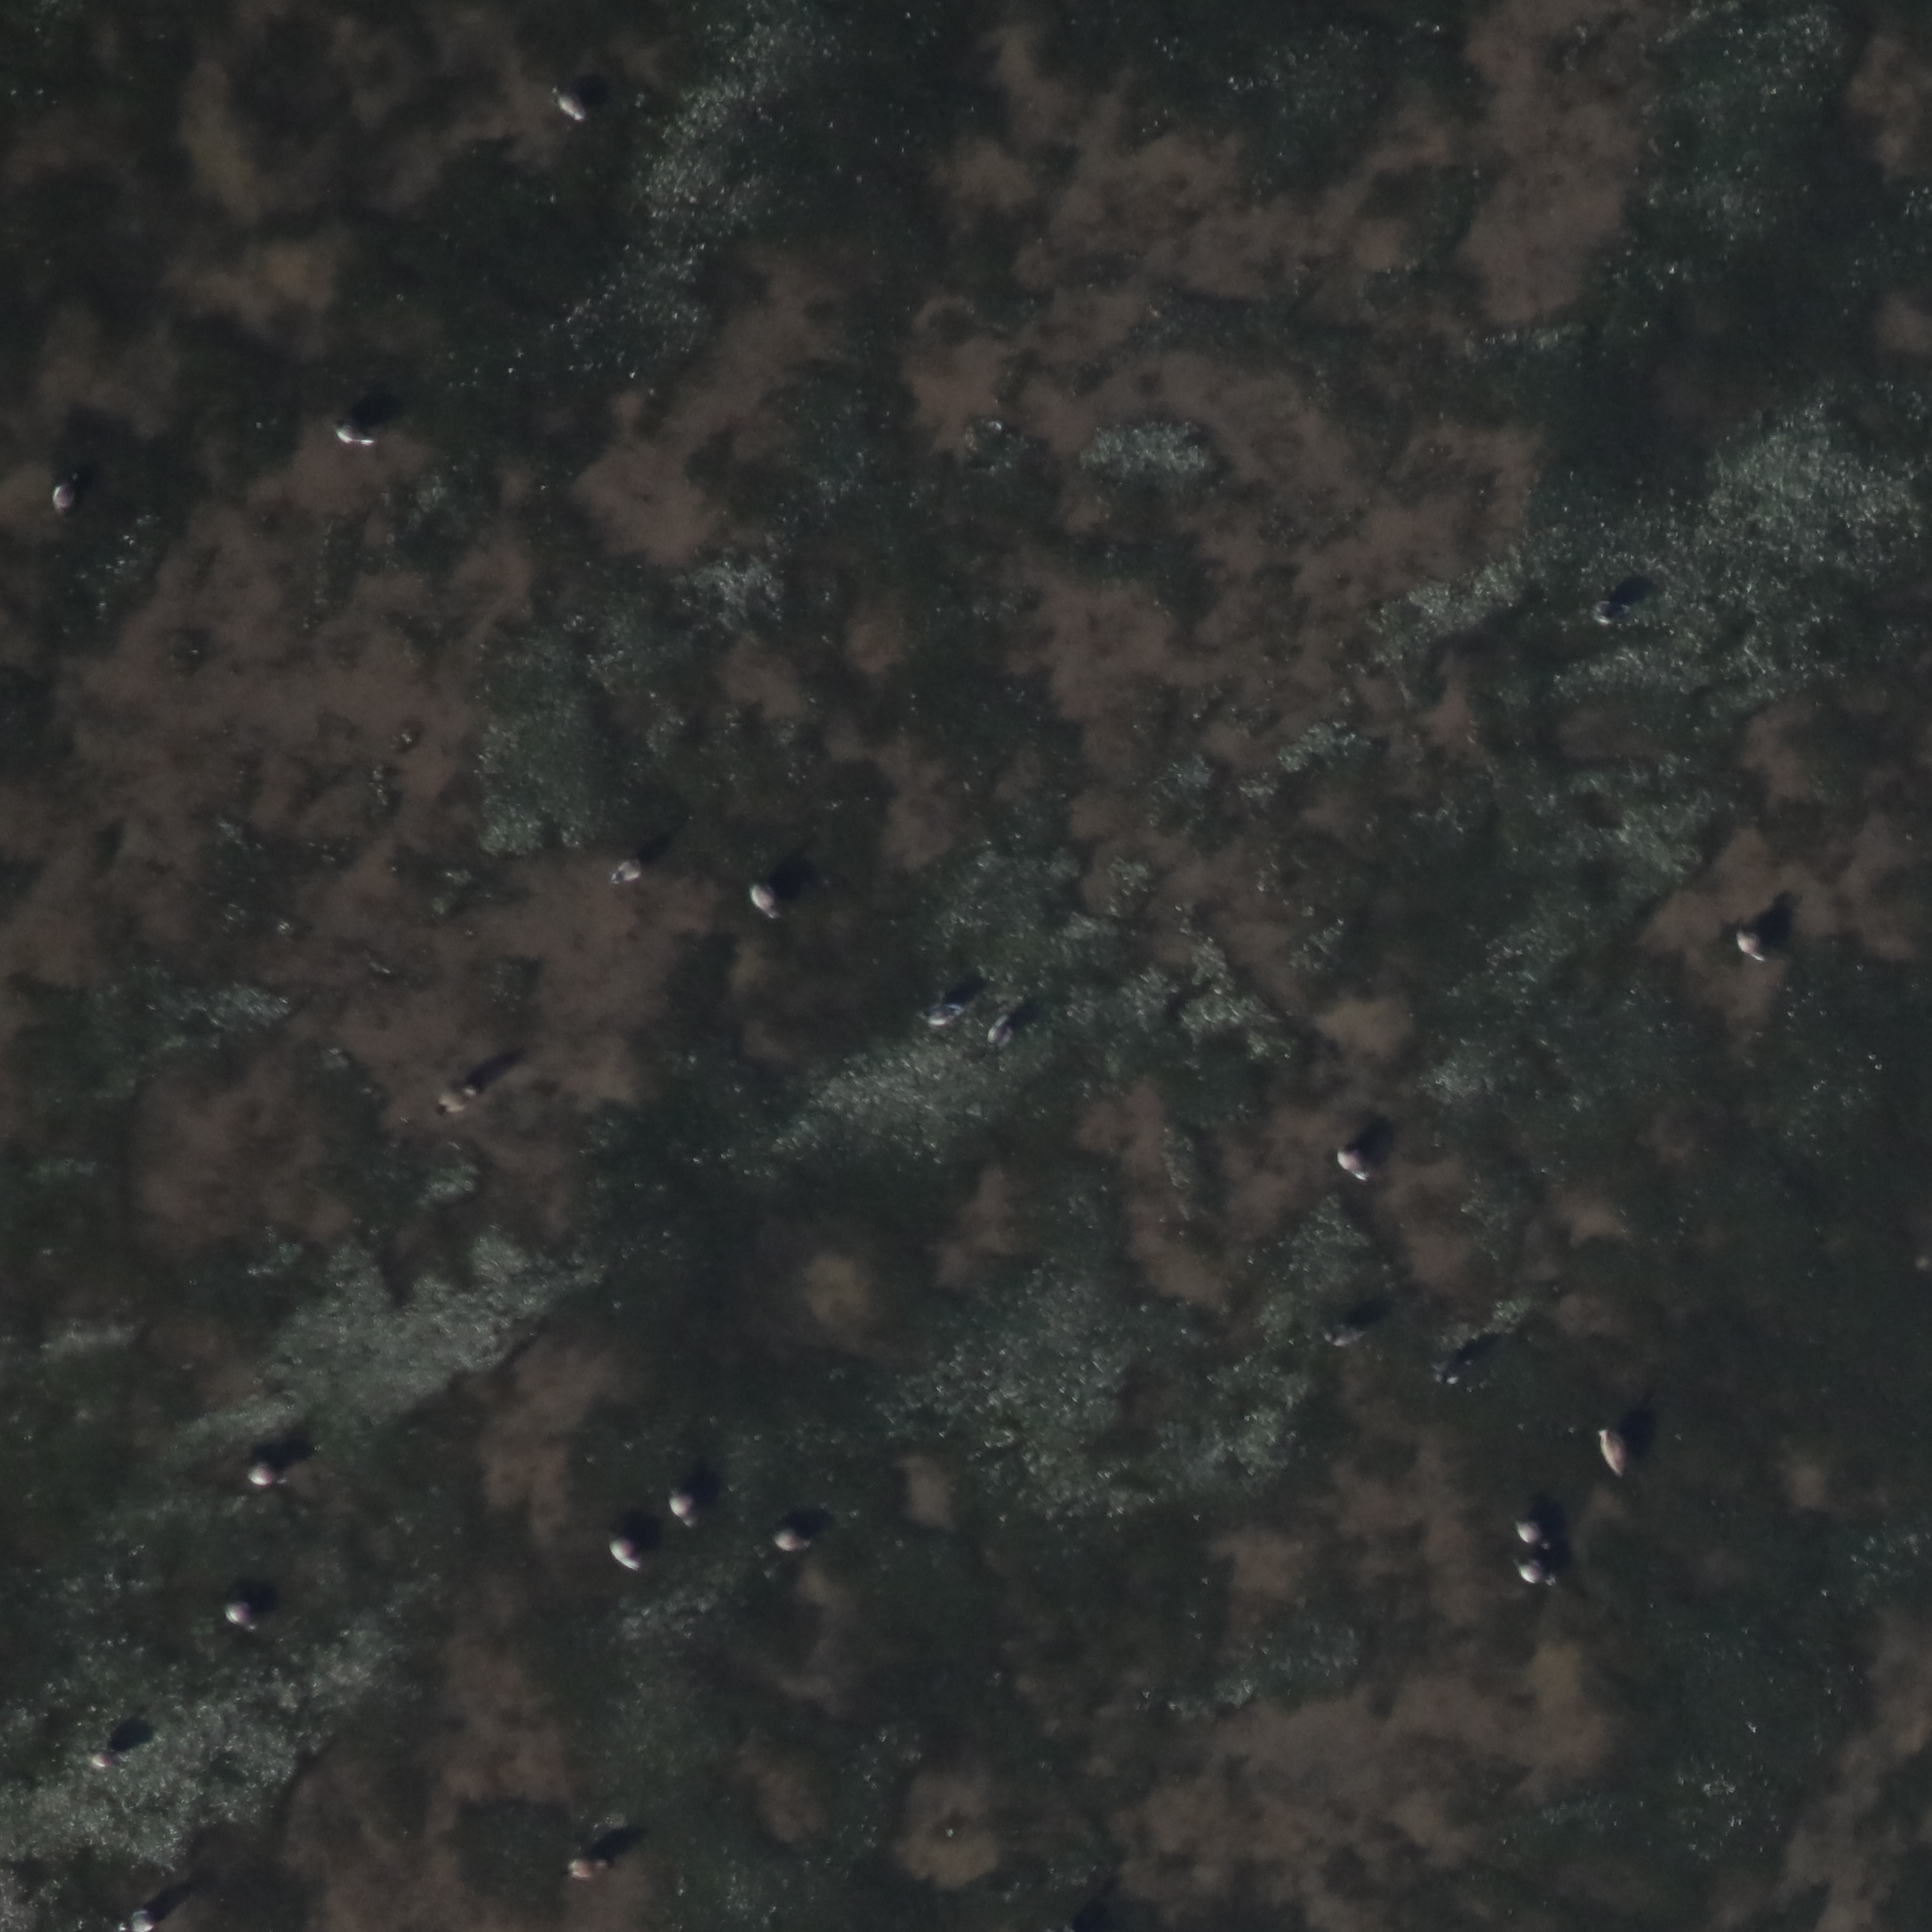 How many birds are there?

24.